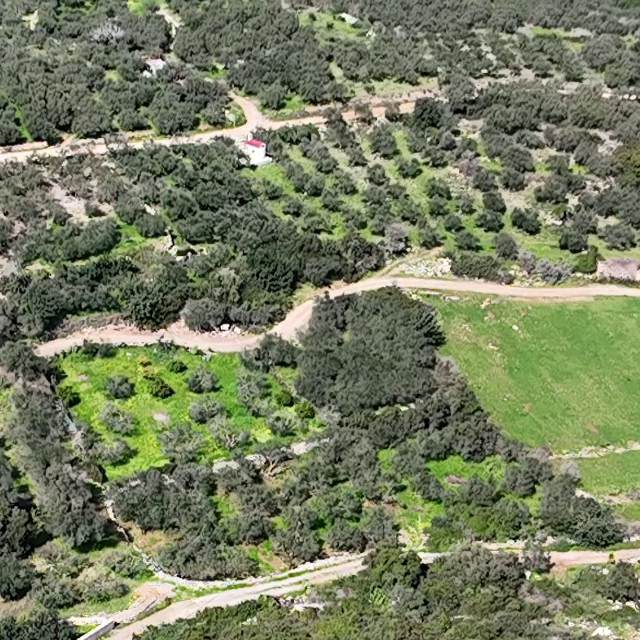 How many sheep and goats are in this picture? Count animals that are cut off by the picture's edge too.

0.